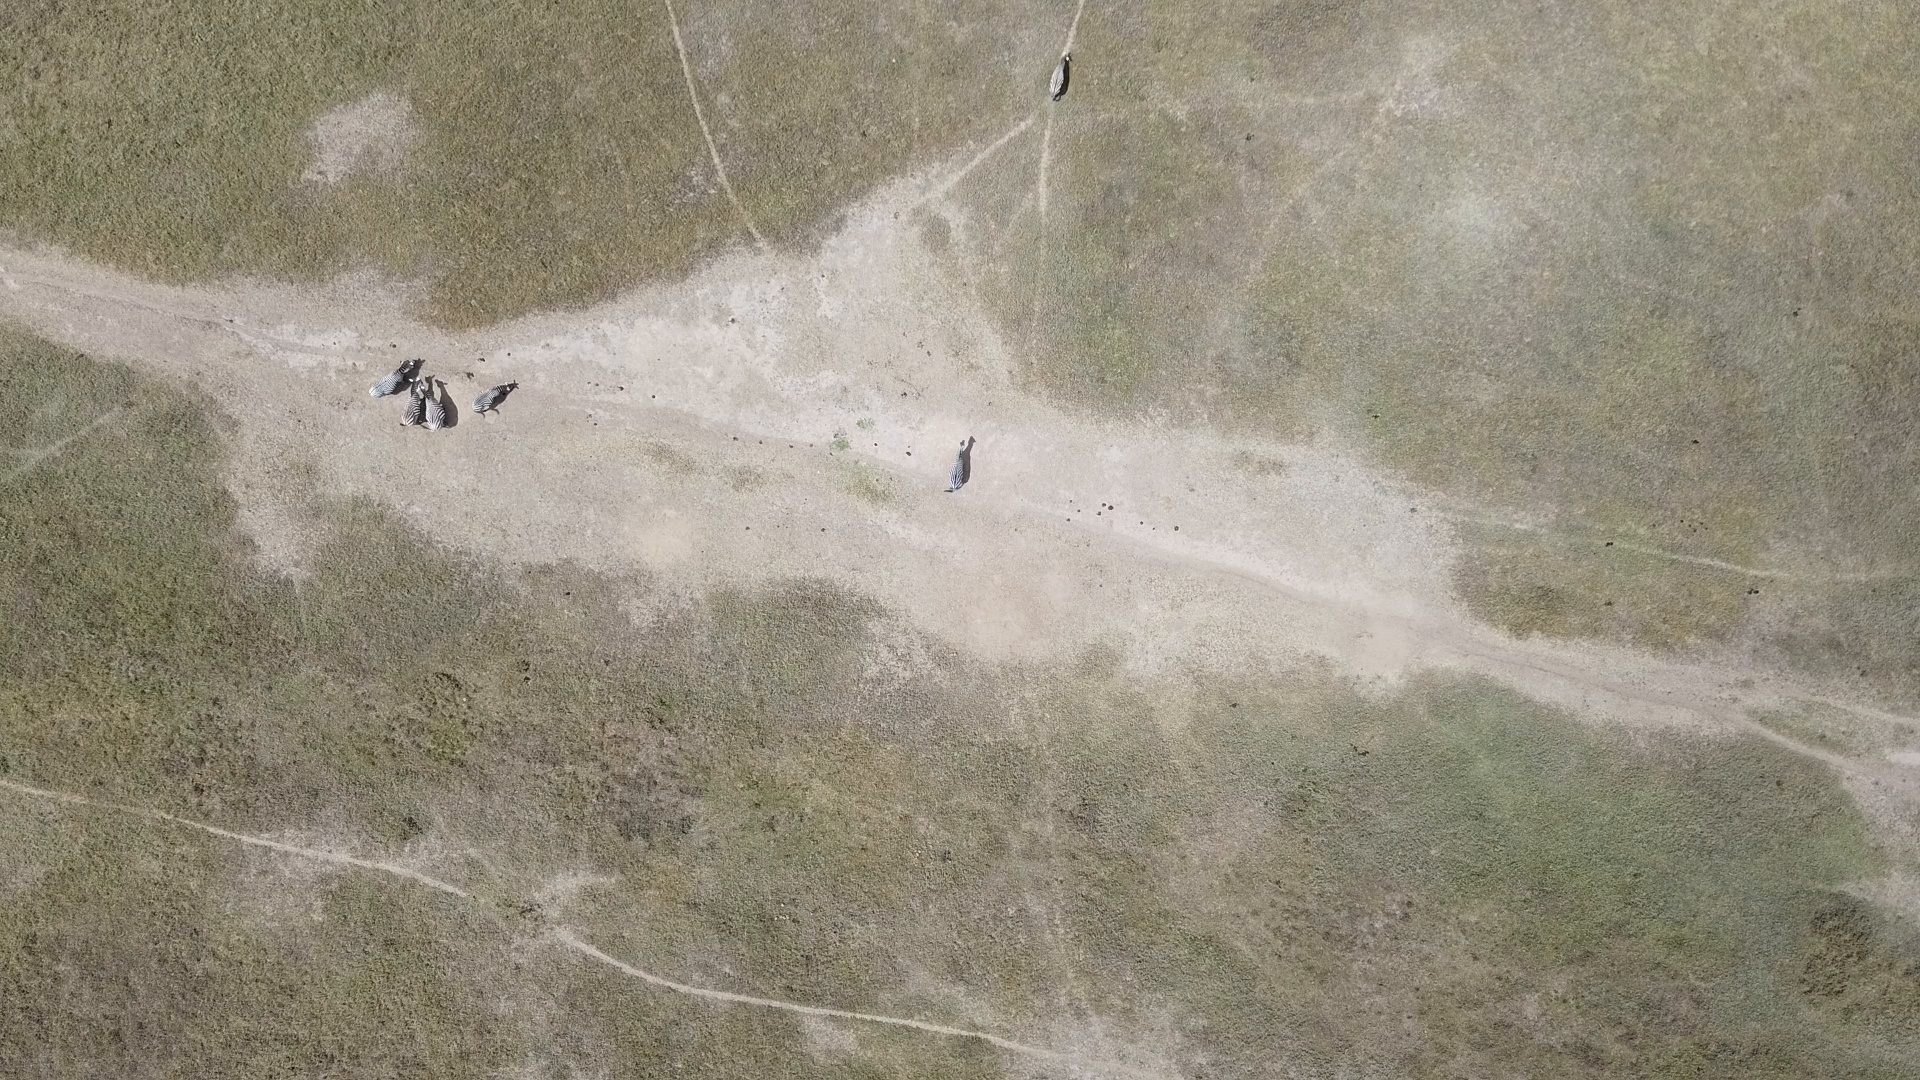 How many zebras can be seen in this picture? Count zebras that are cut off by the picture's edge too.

8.